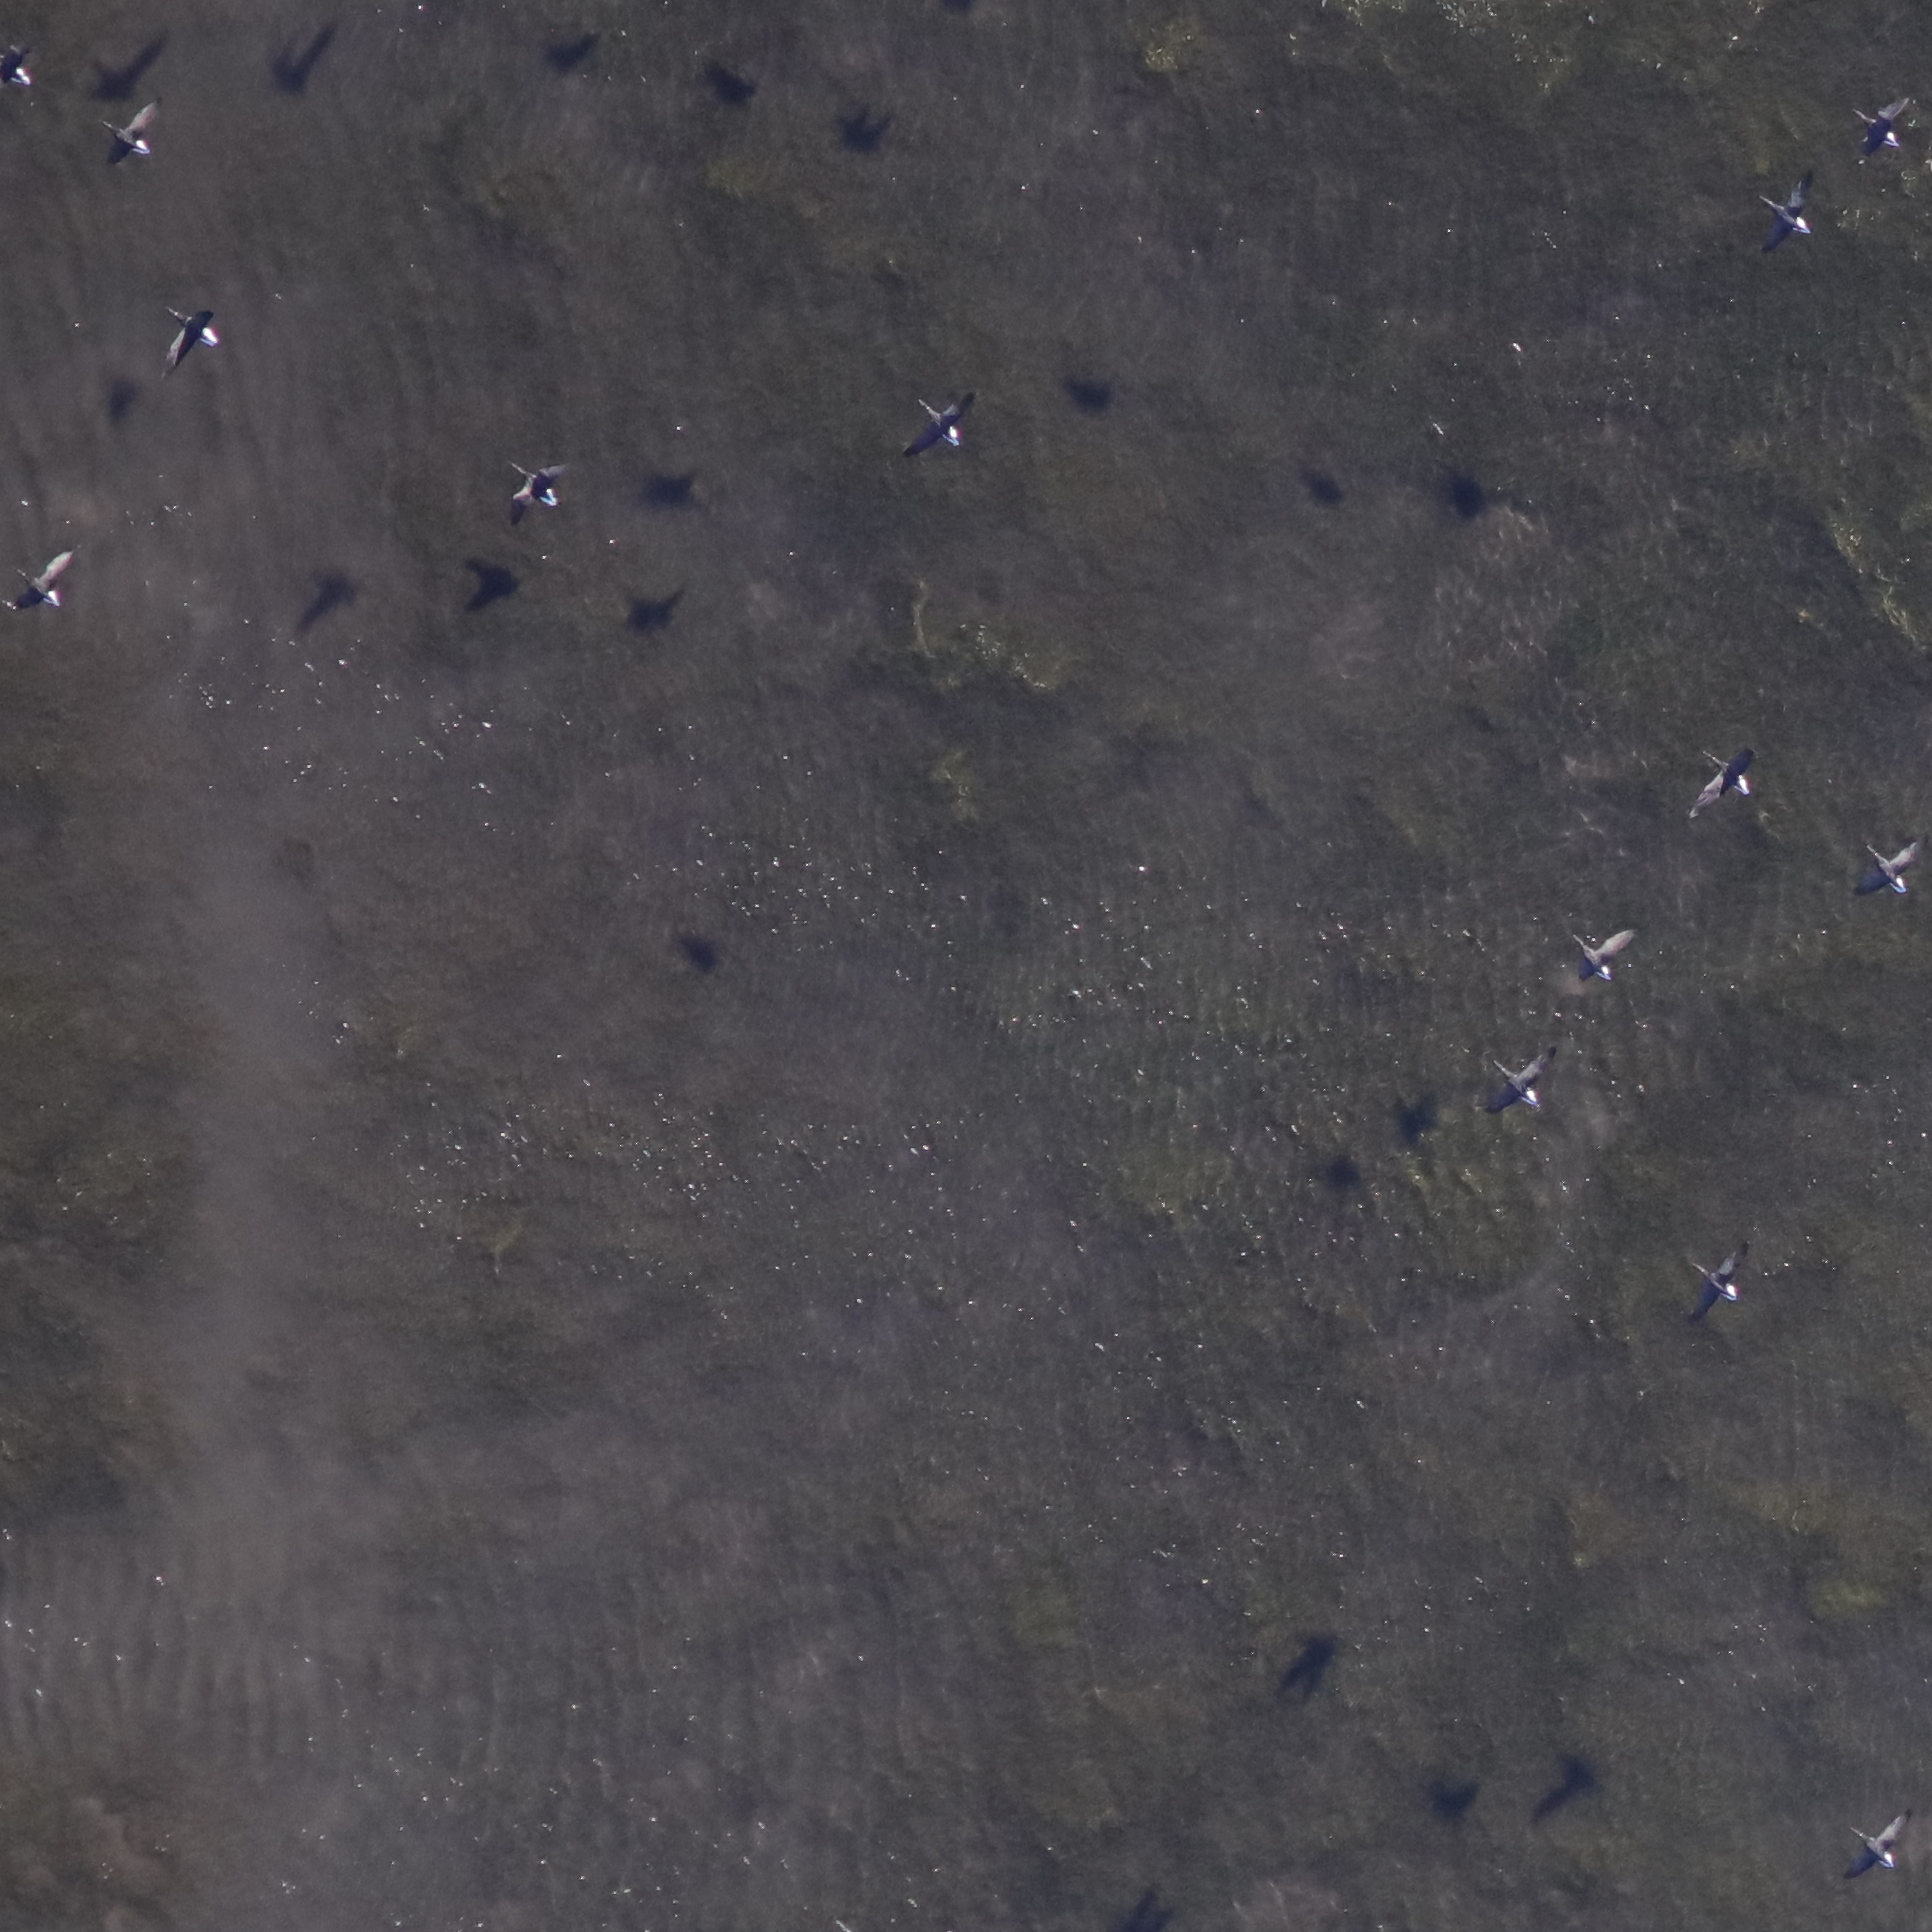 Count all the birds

14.